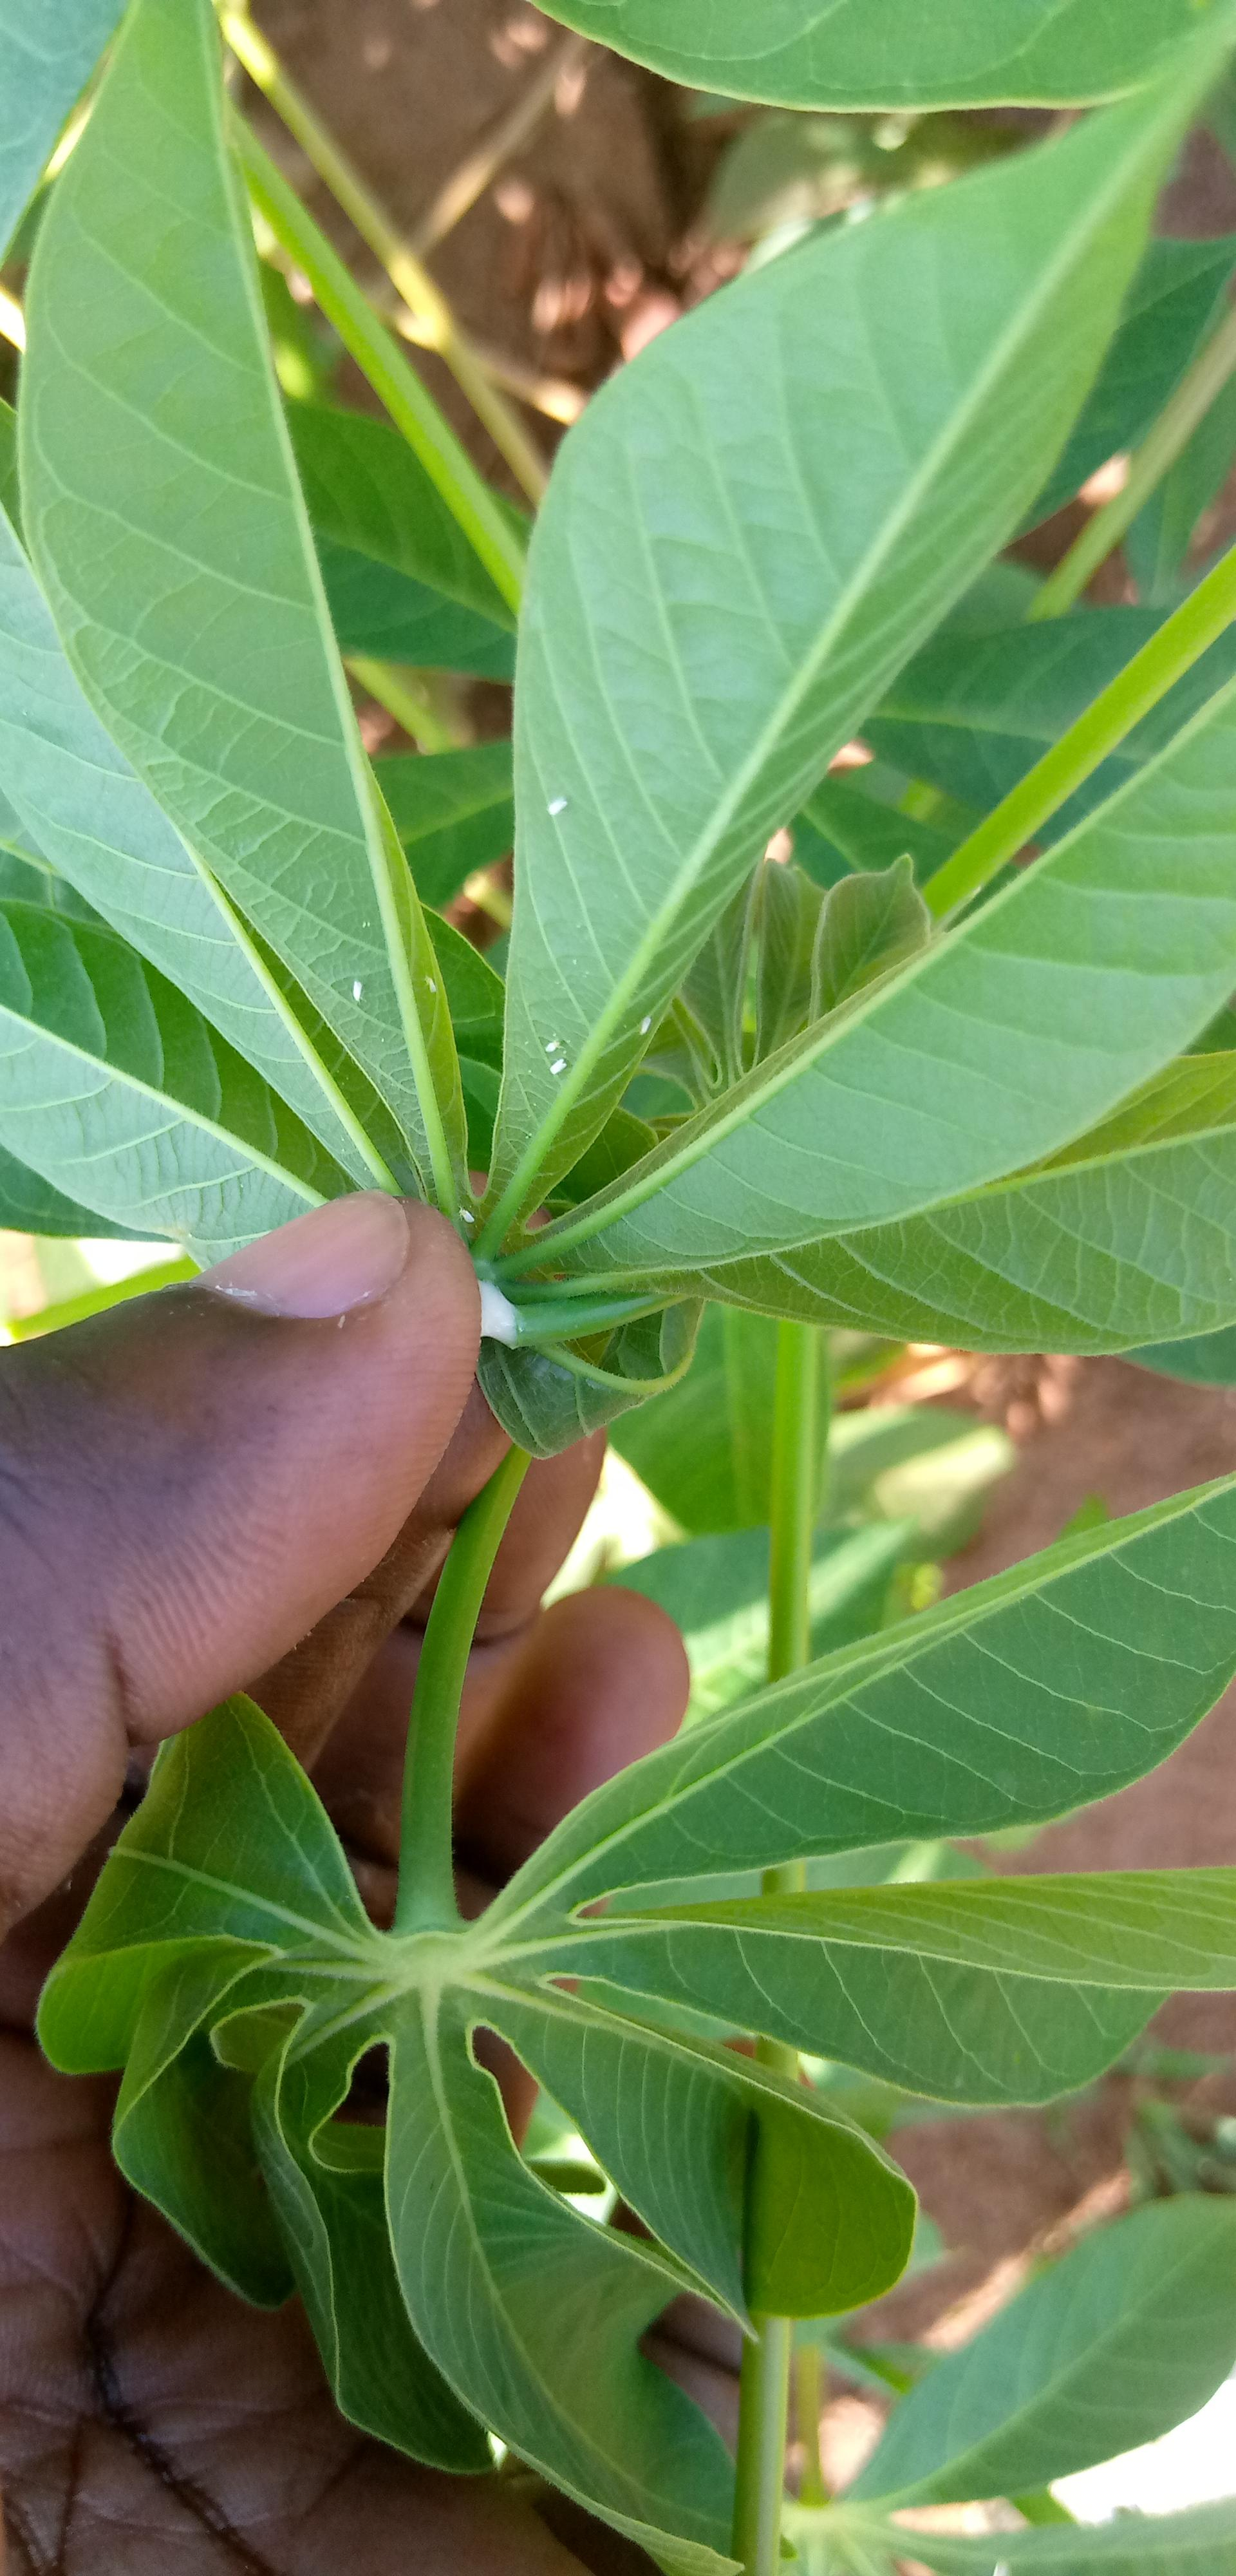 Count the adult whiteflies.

7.